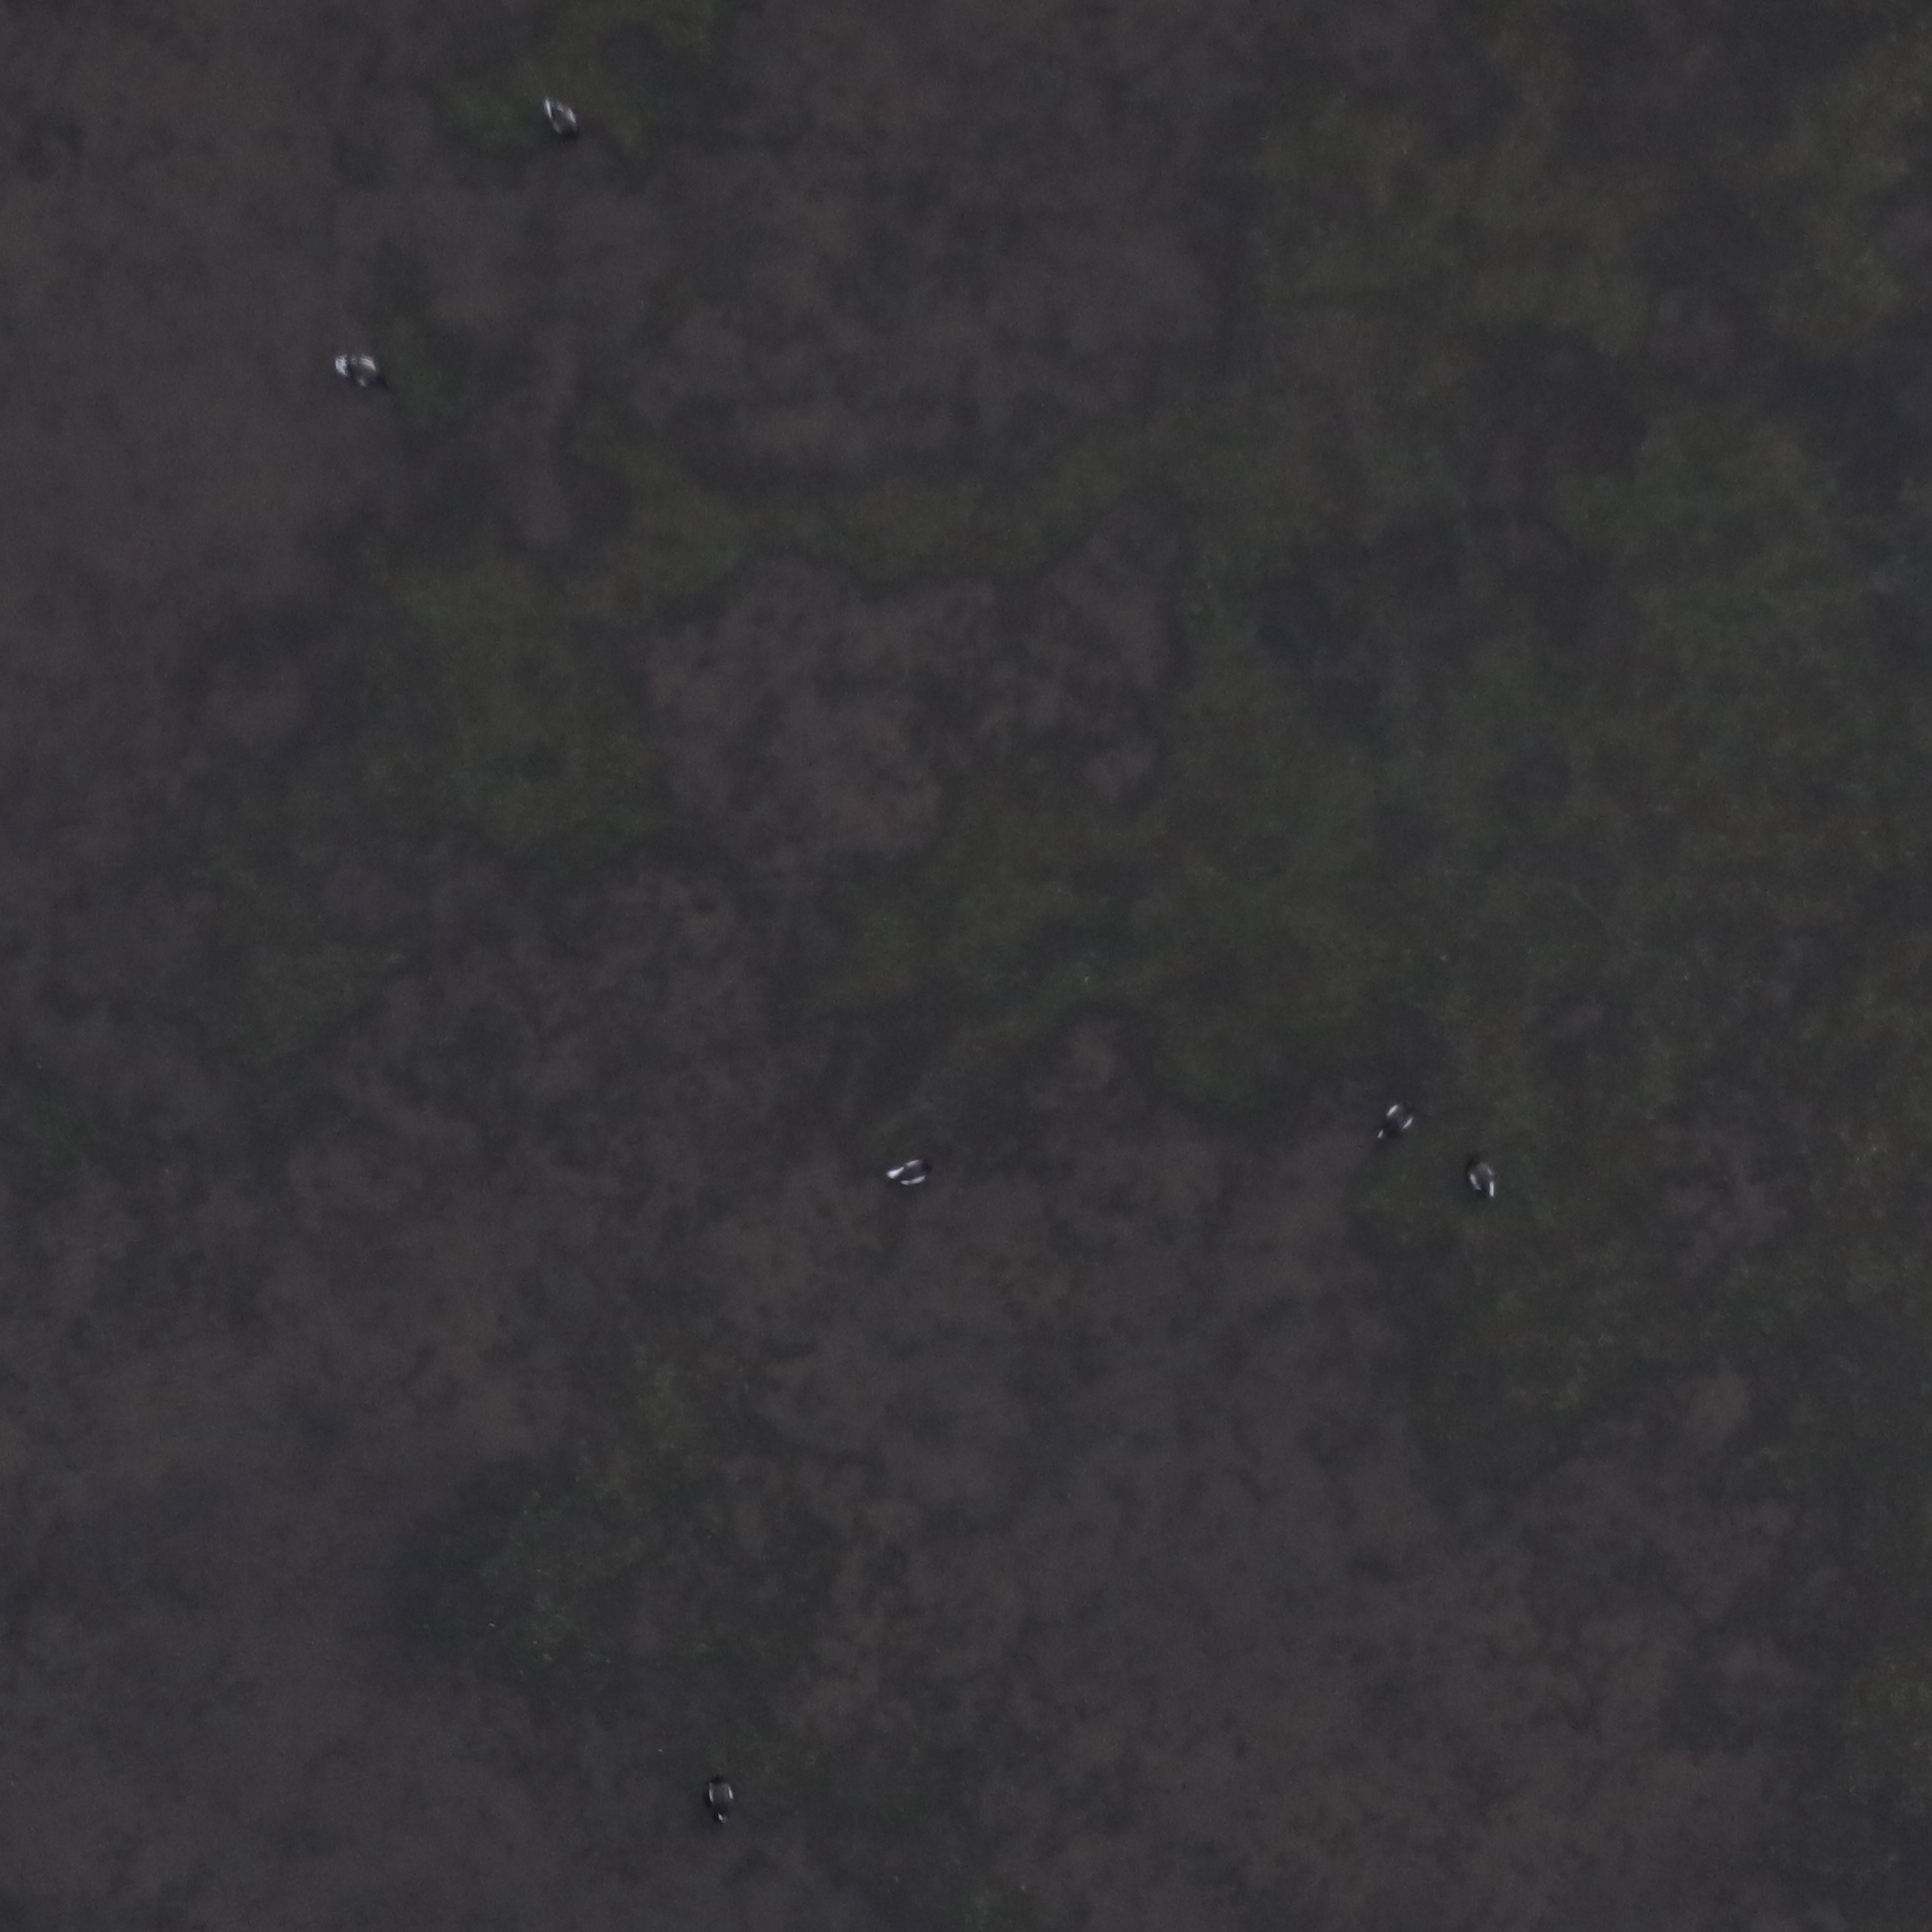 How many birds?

6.